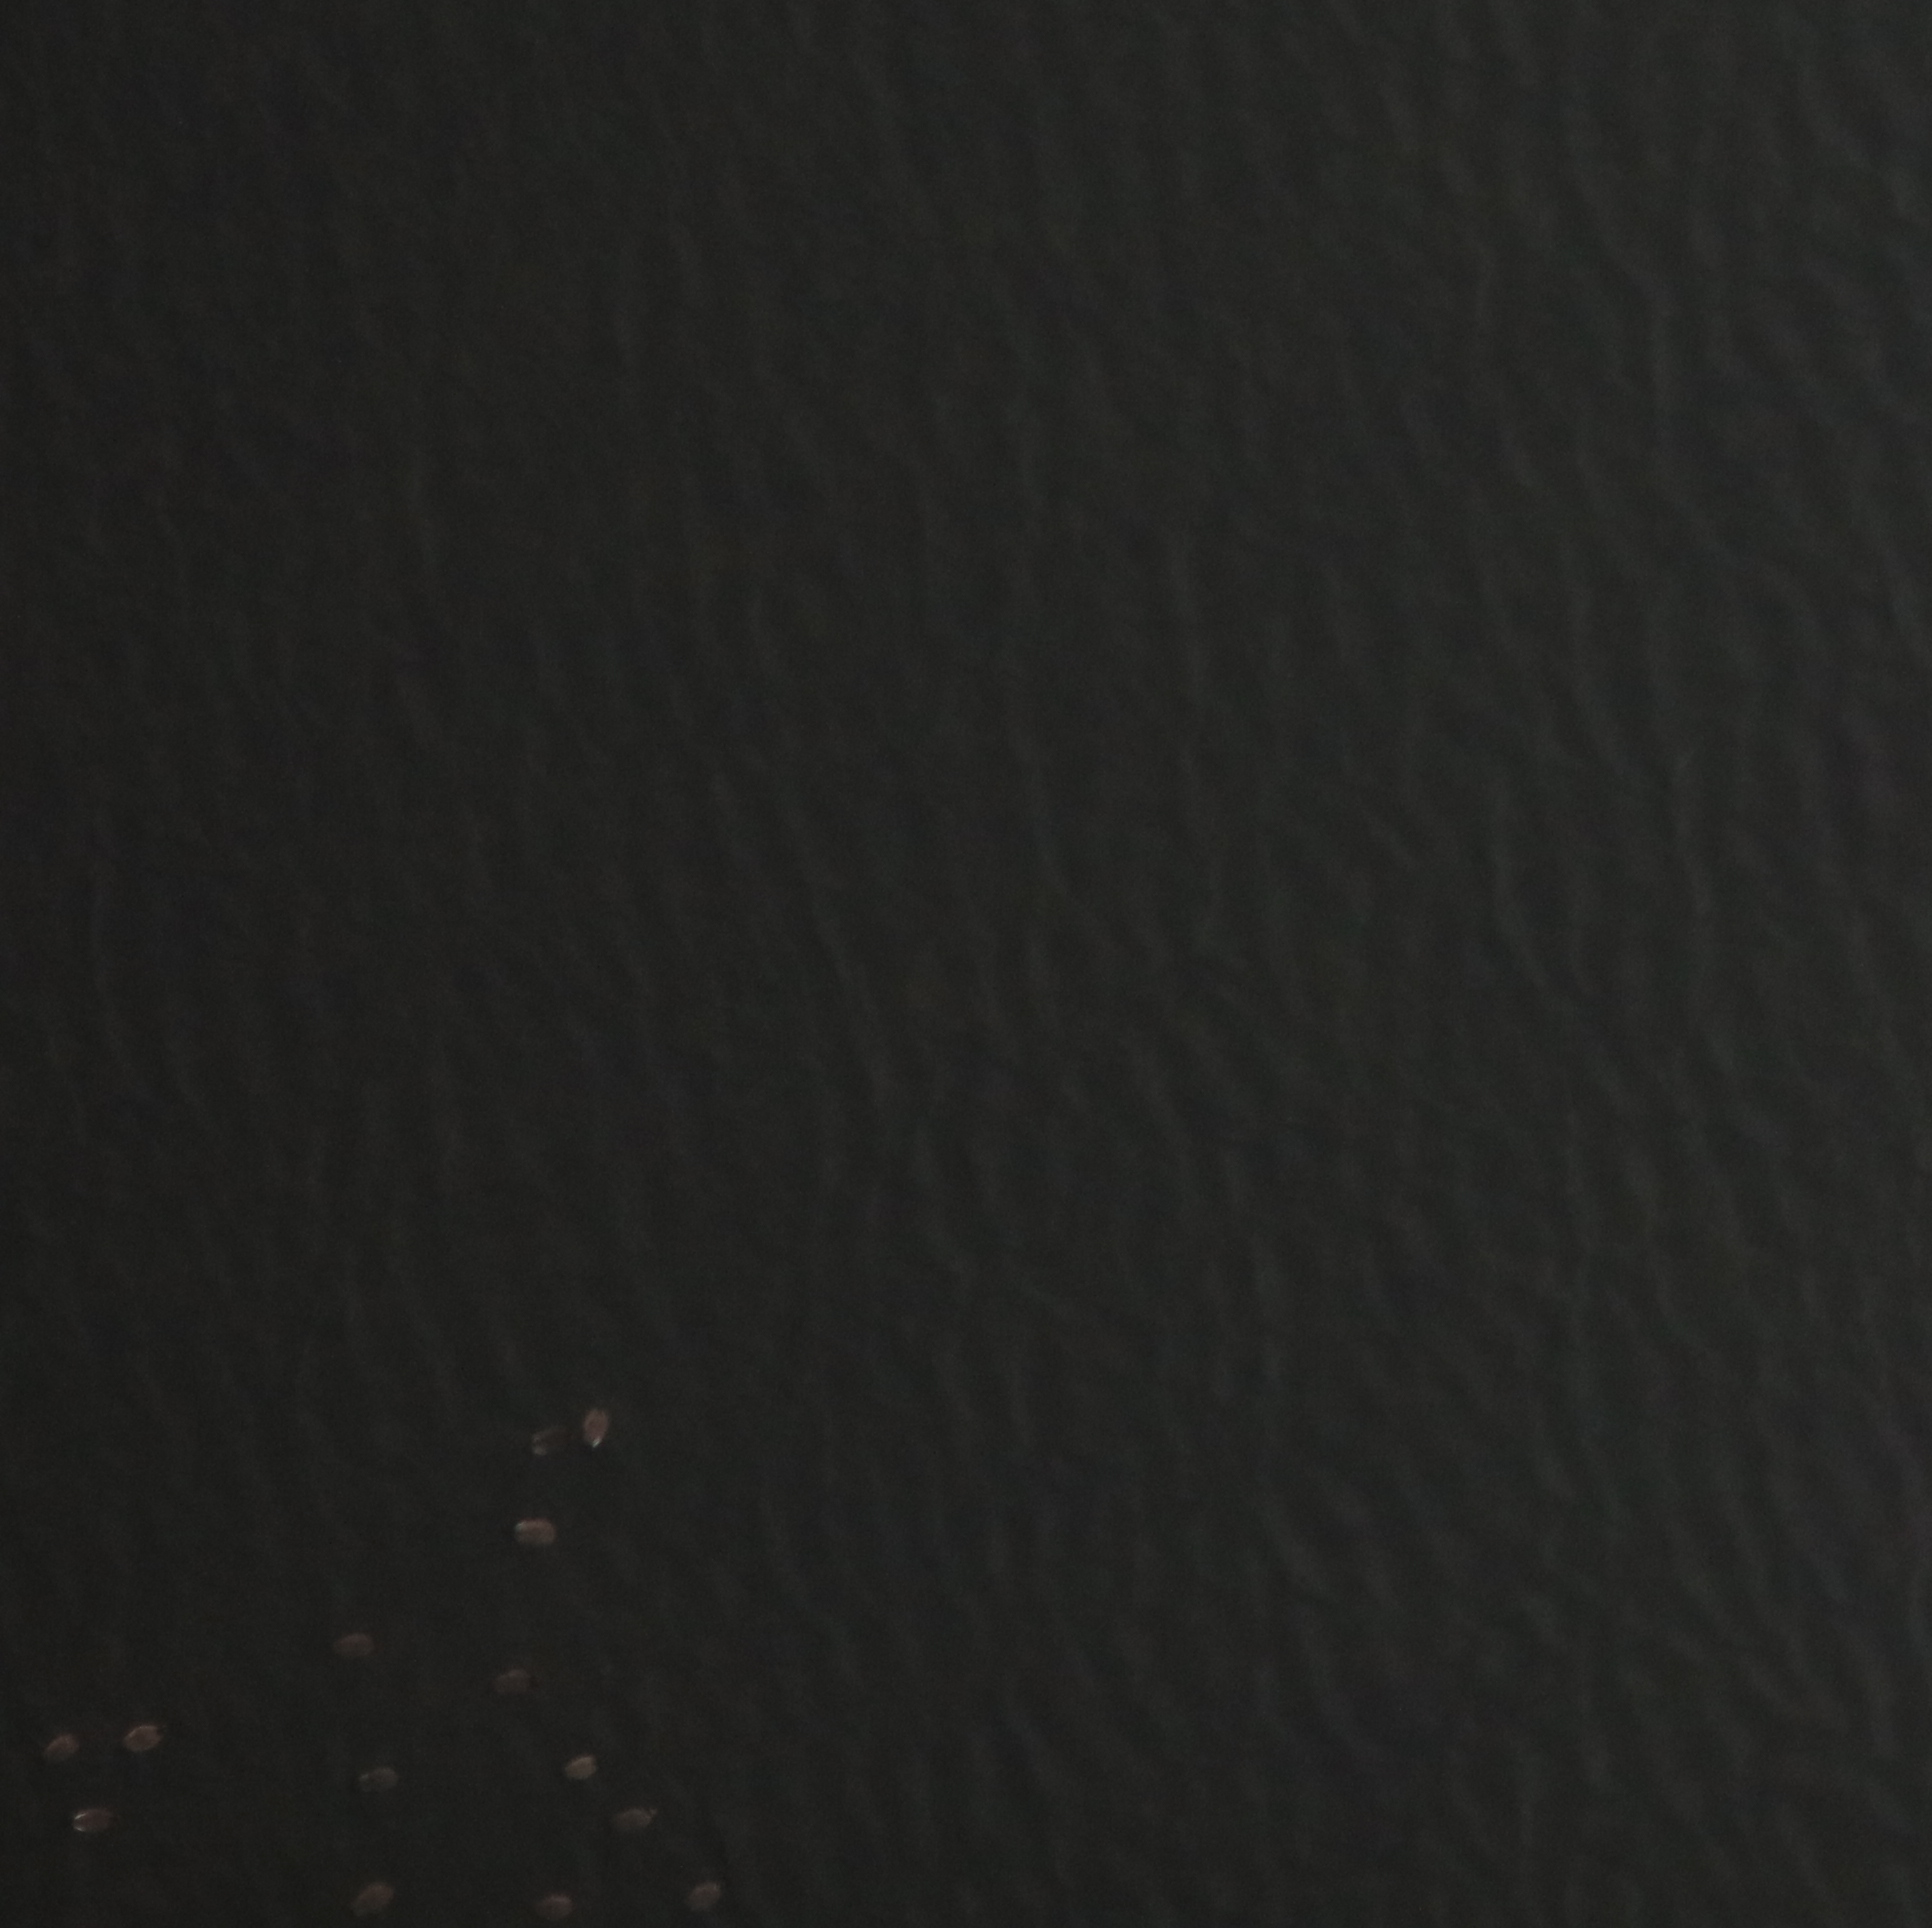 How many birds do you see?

14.